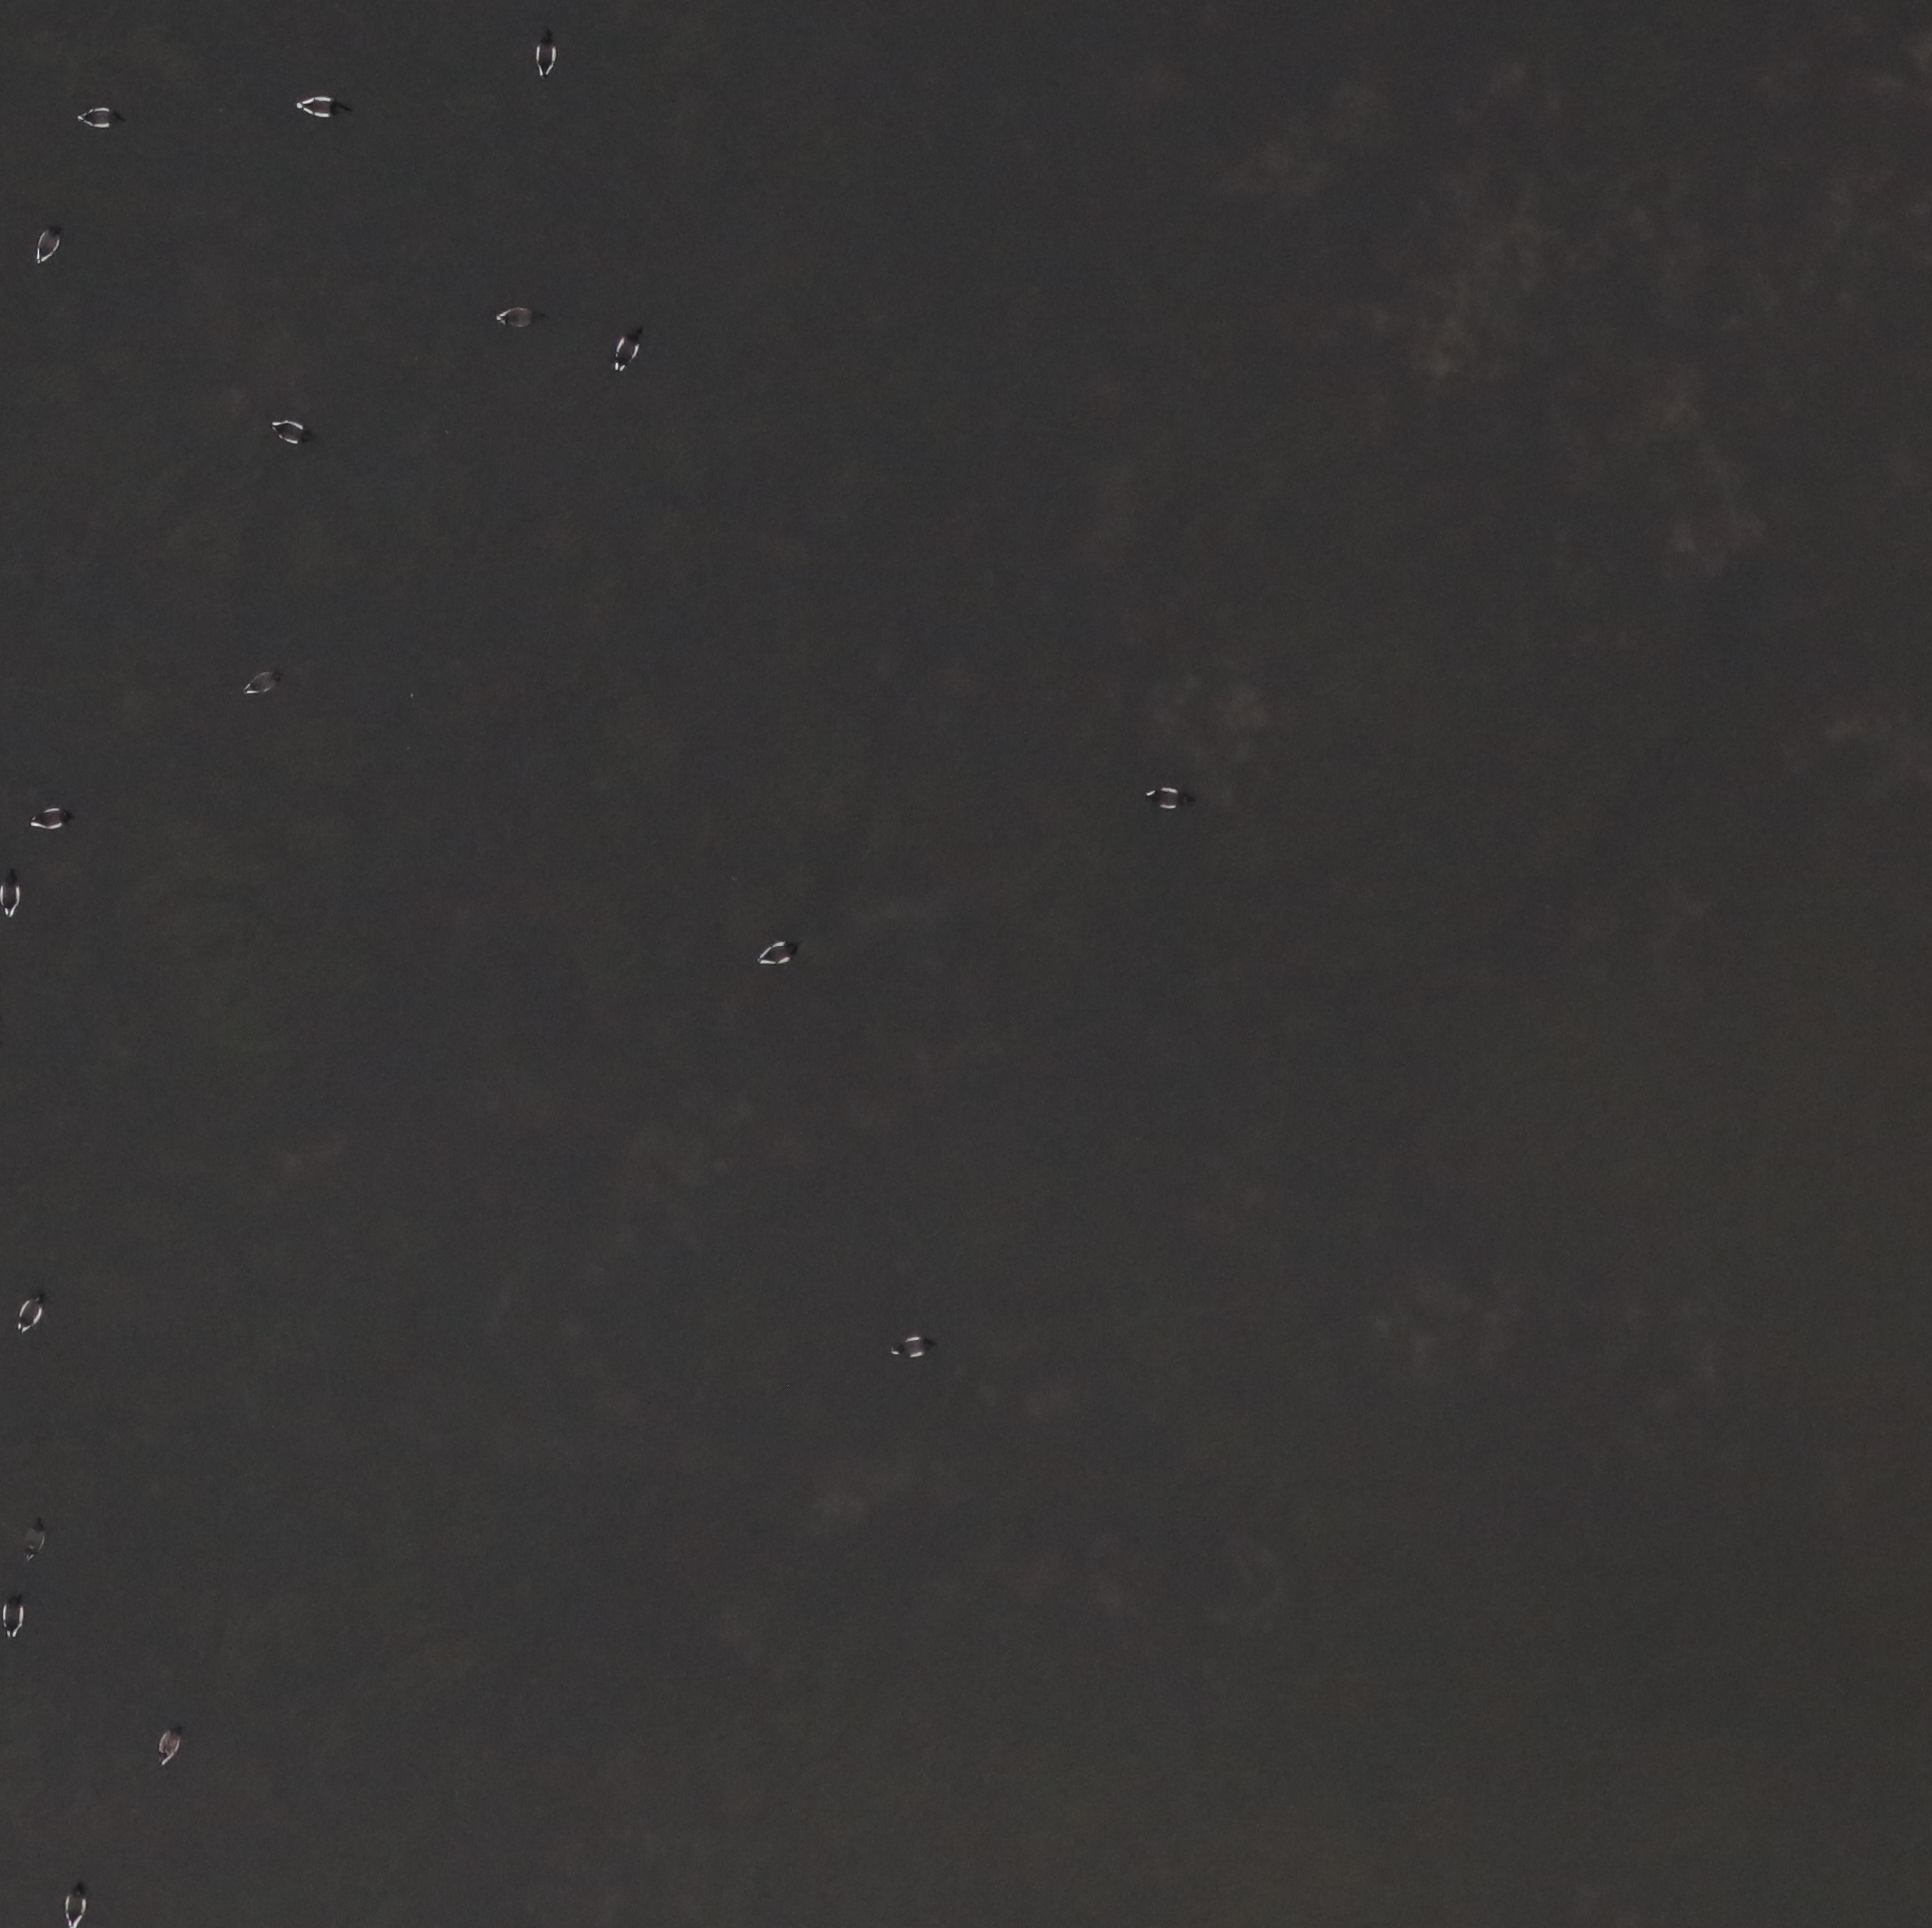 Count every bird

18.